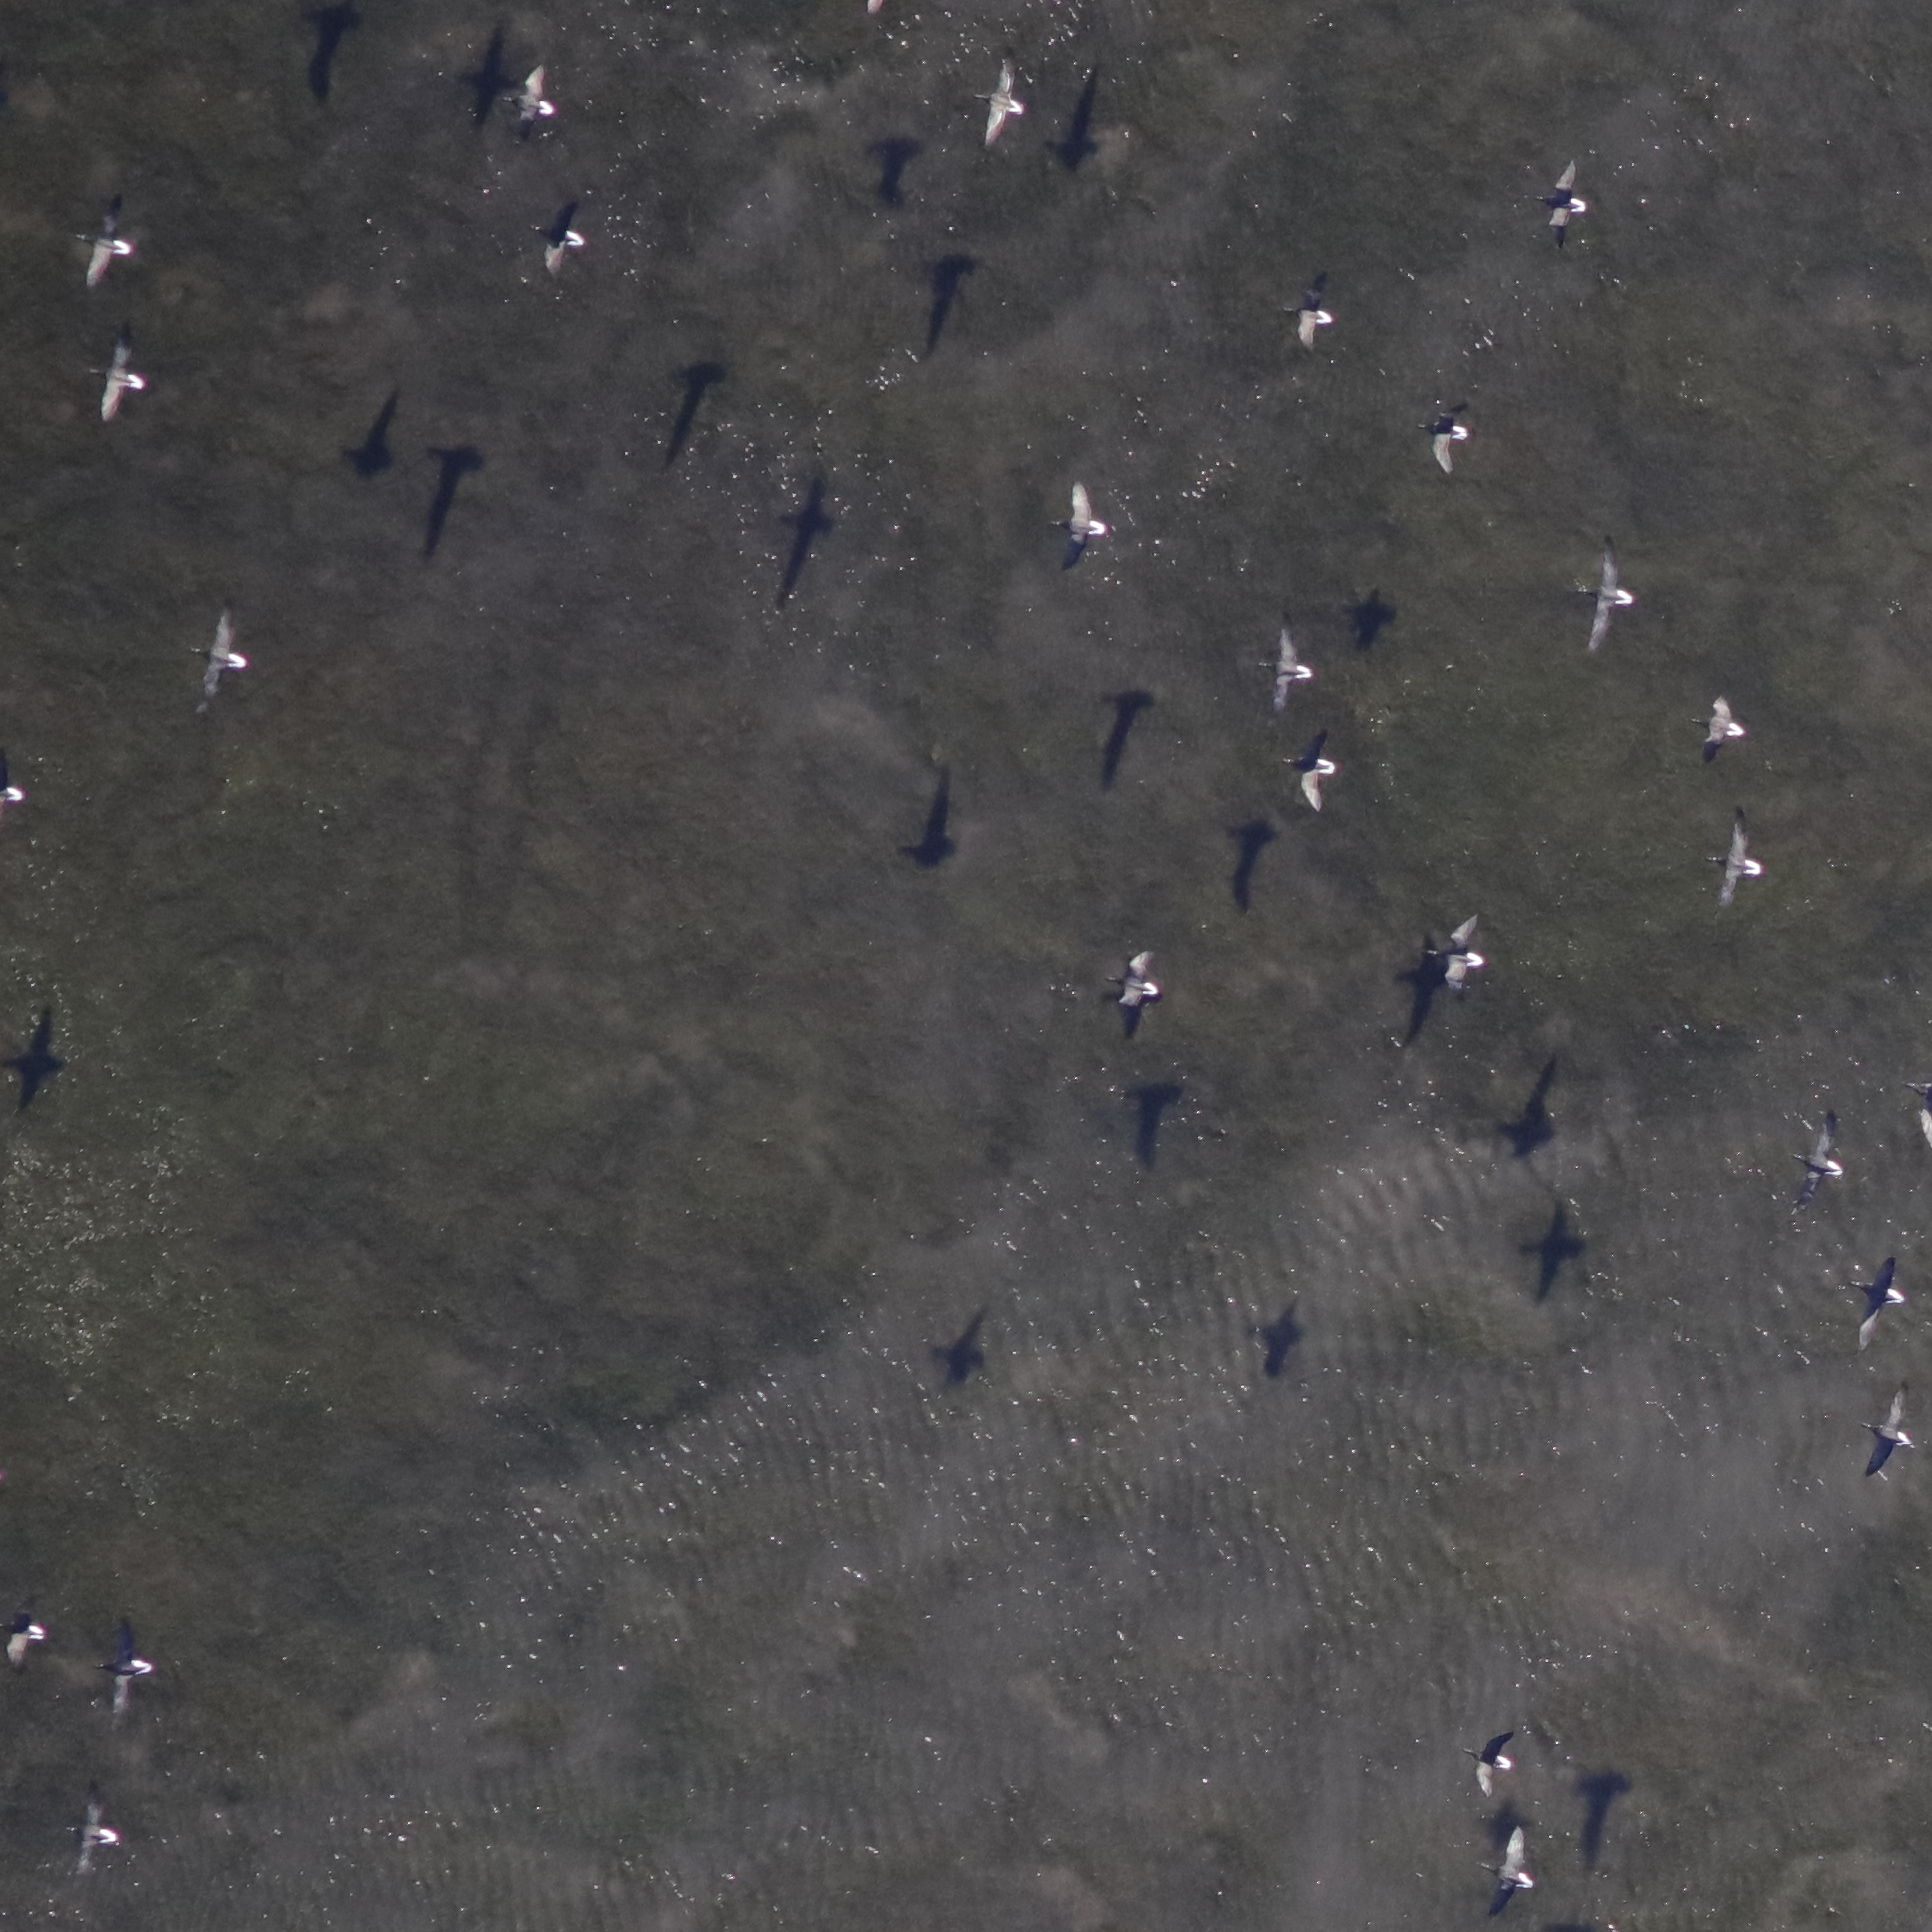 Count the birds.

25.